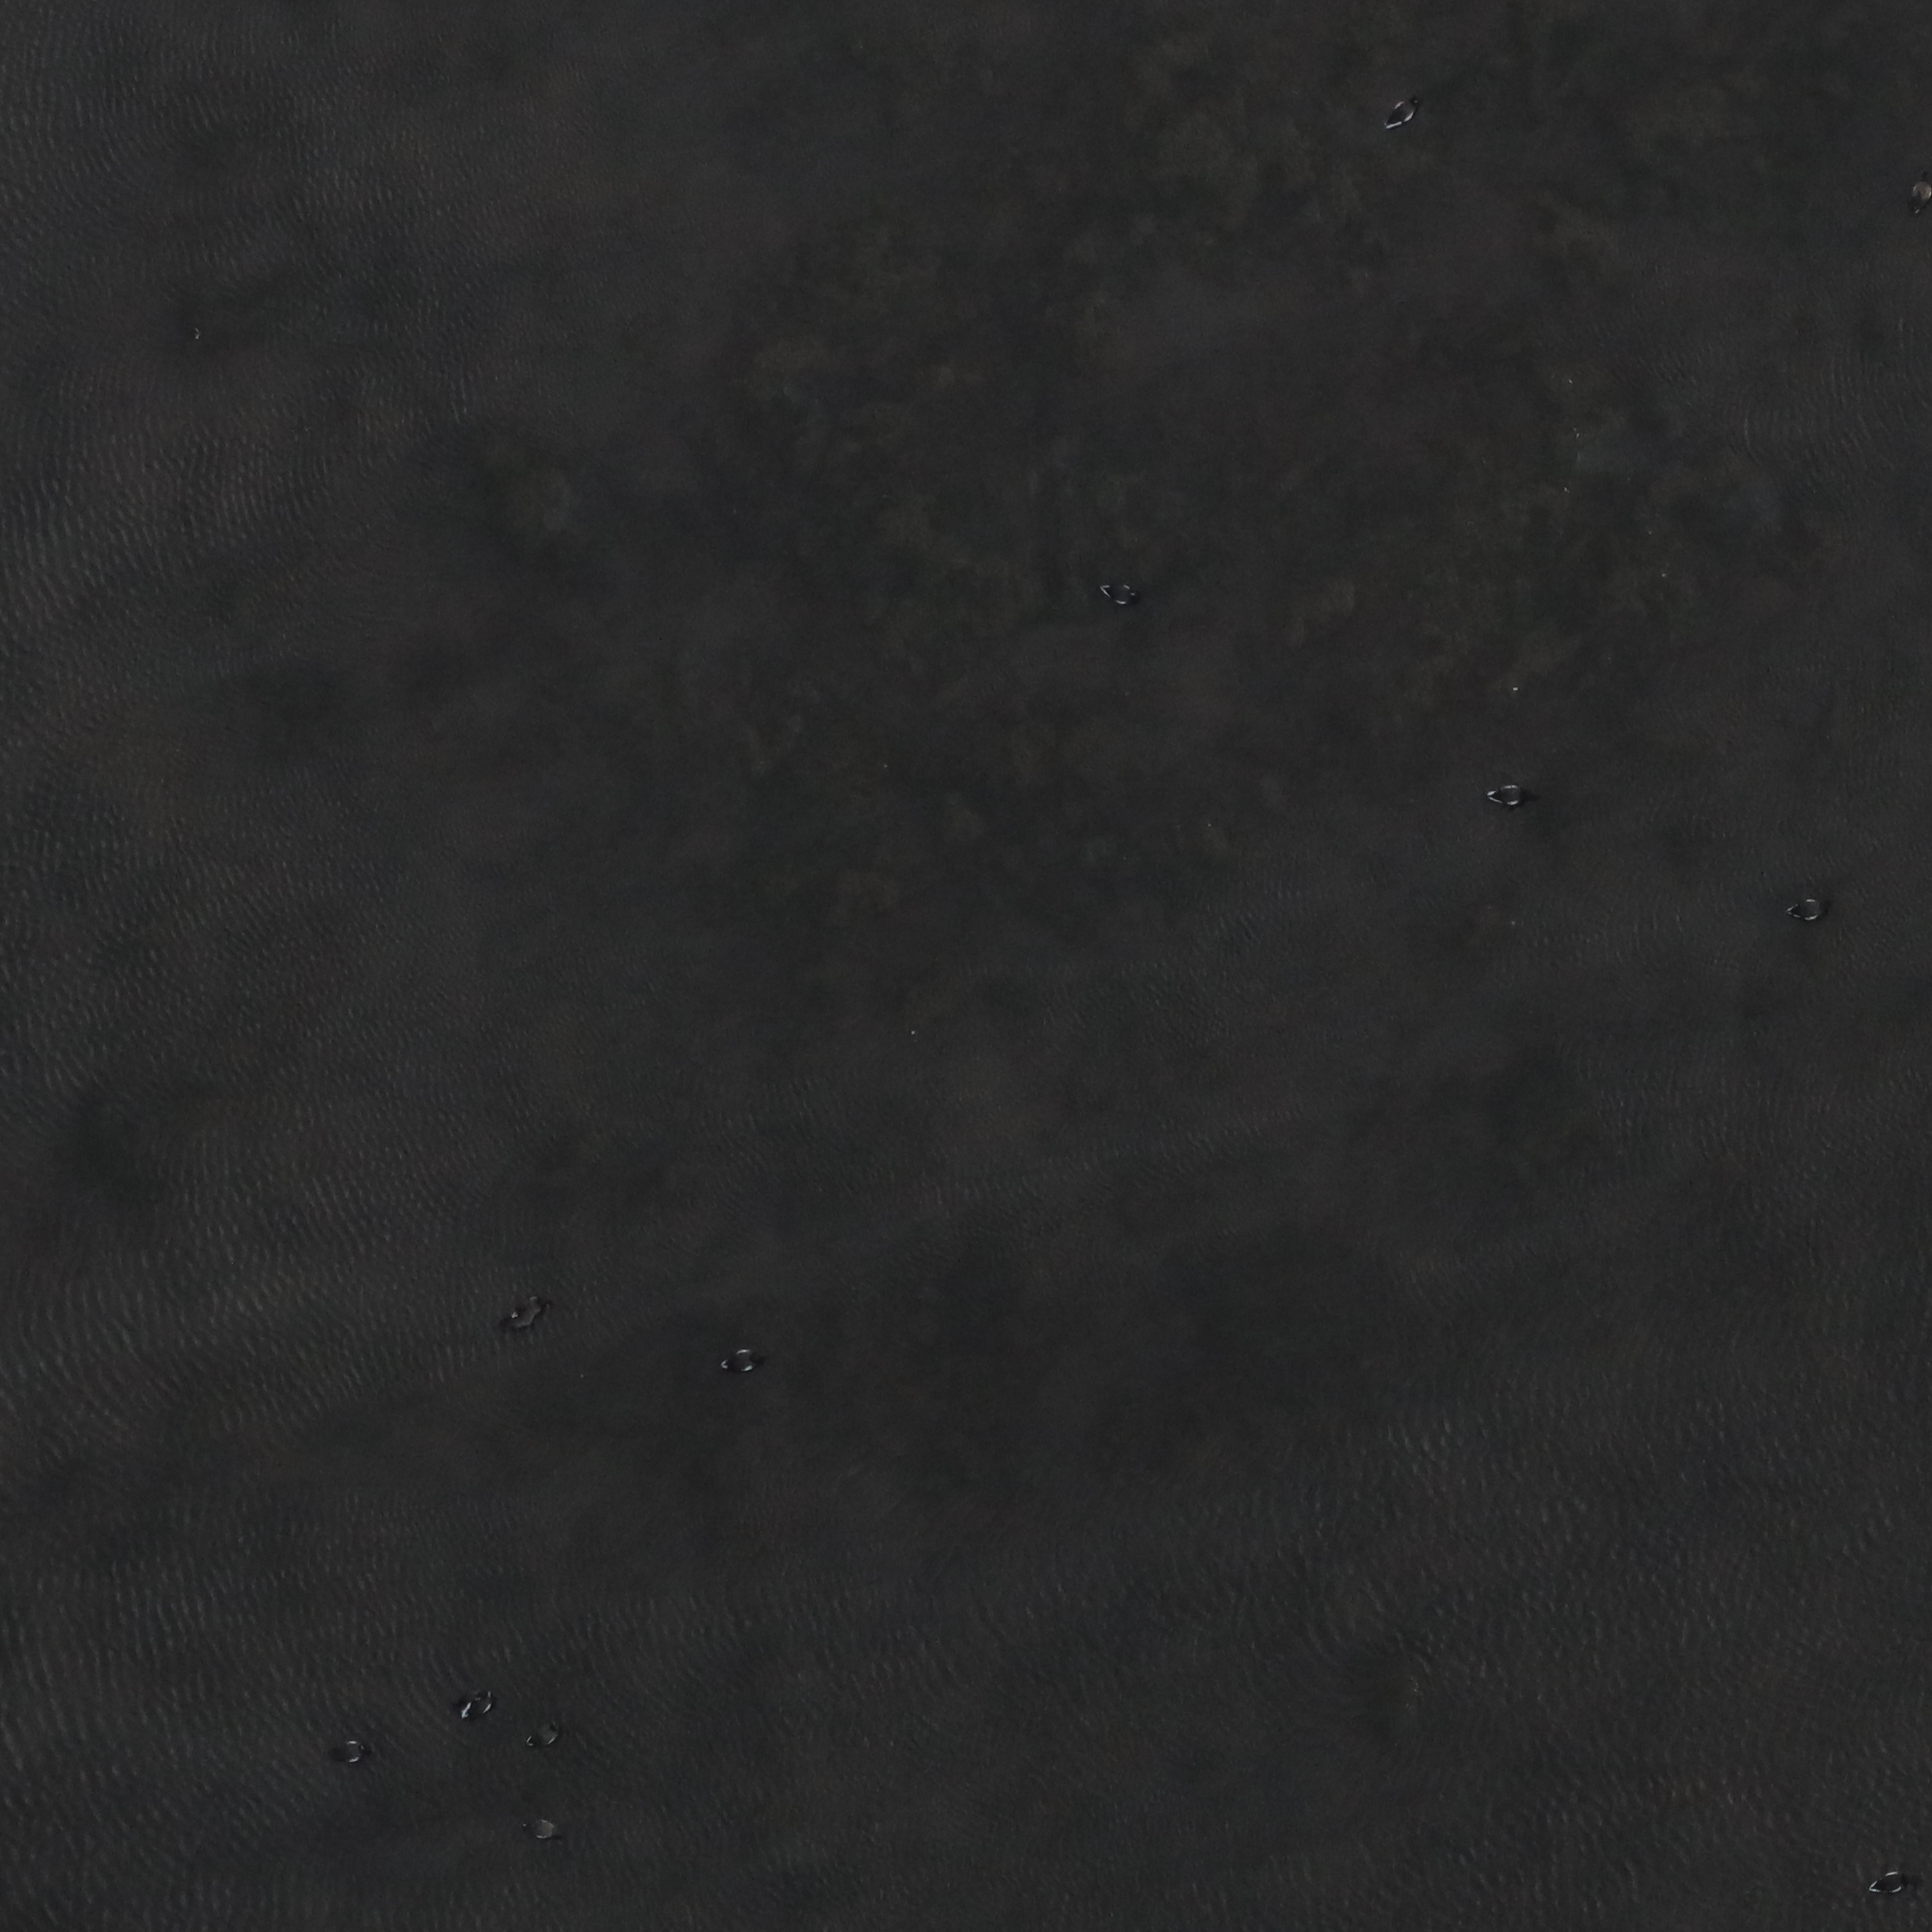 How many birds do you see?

12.